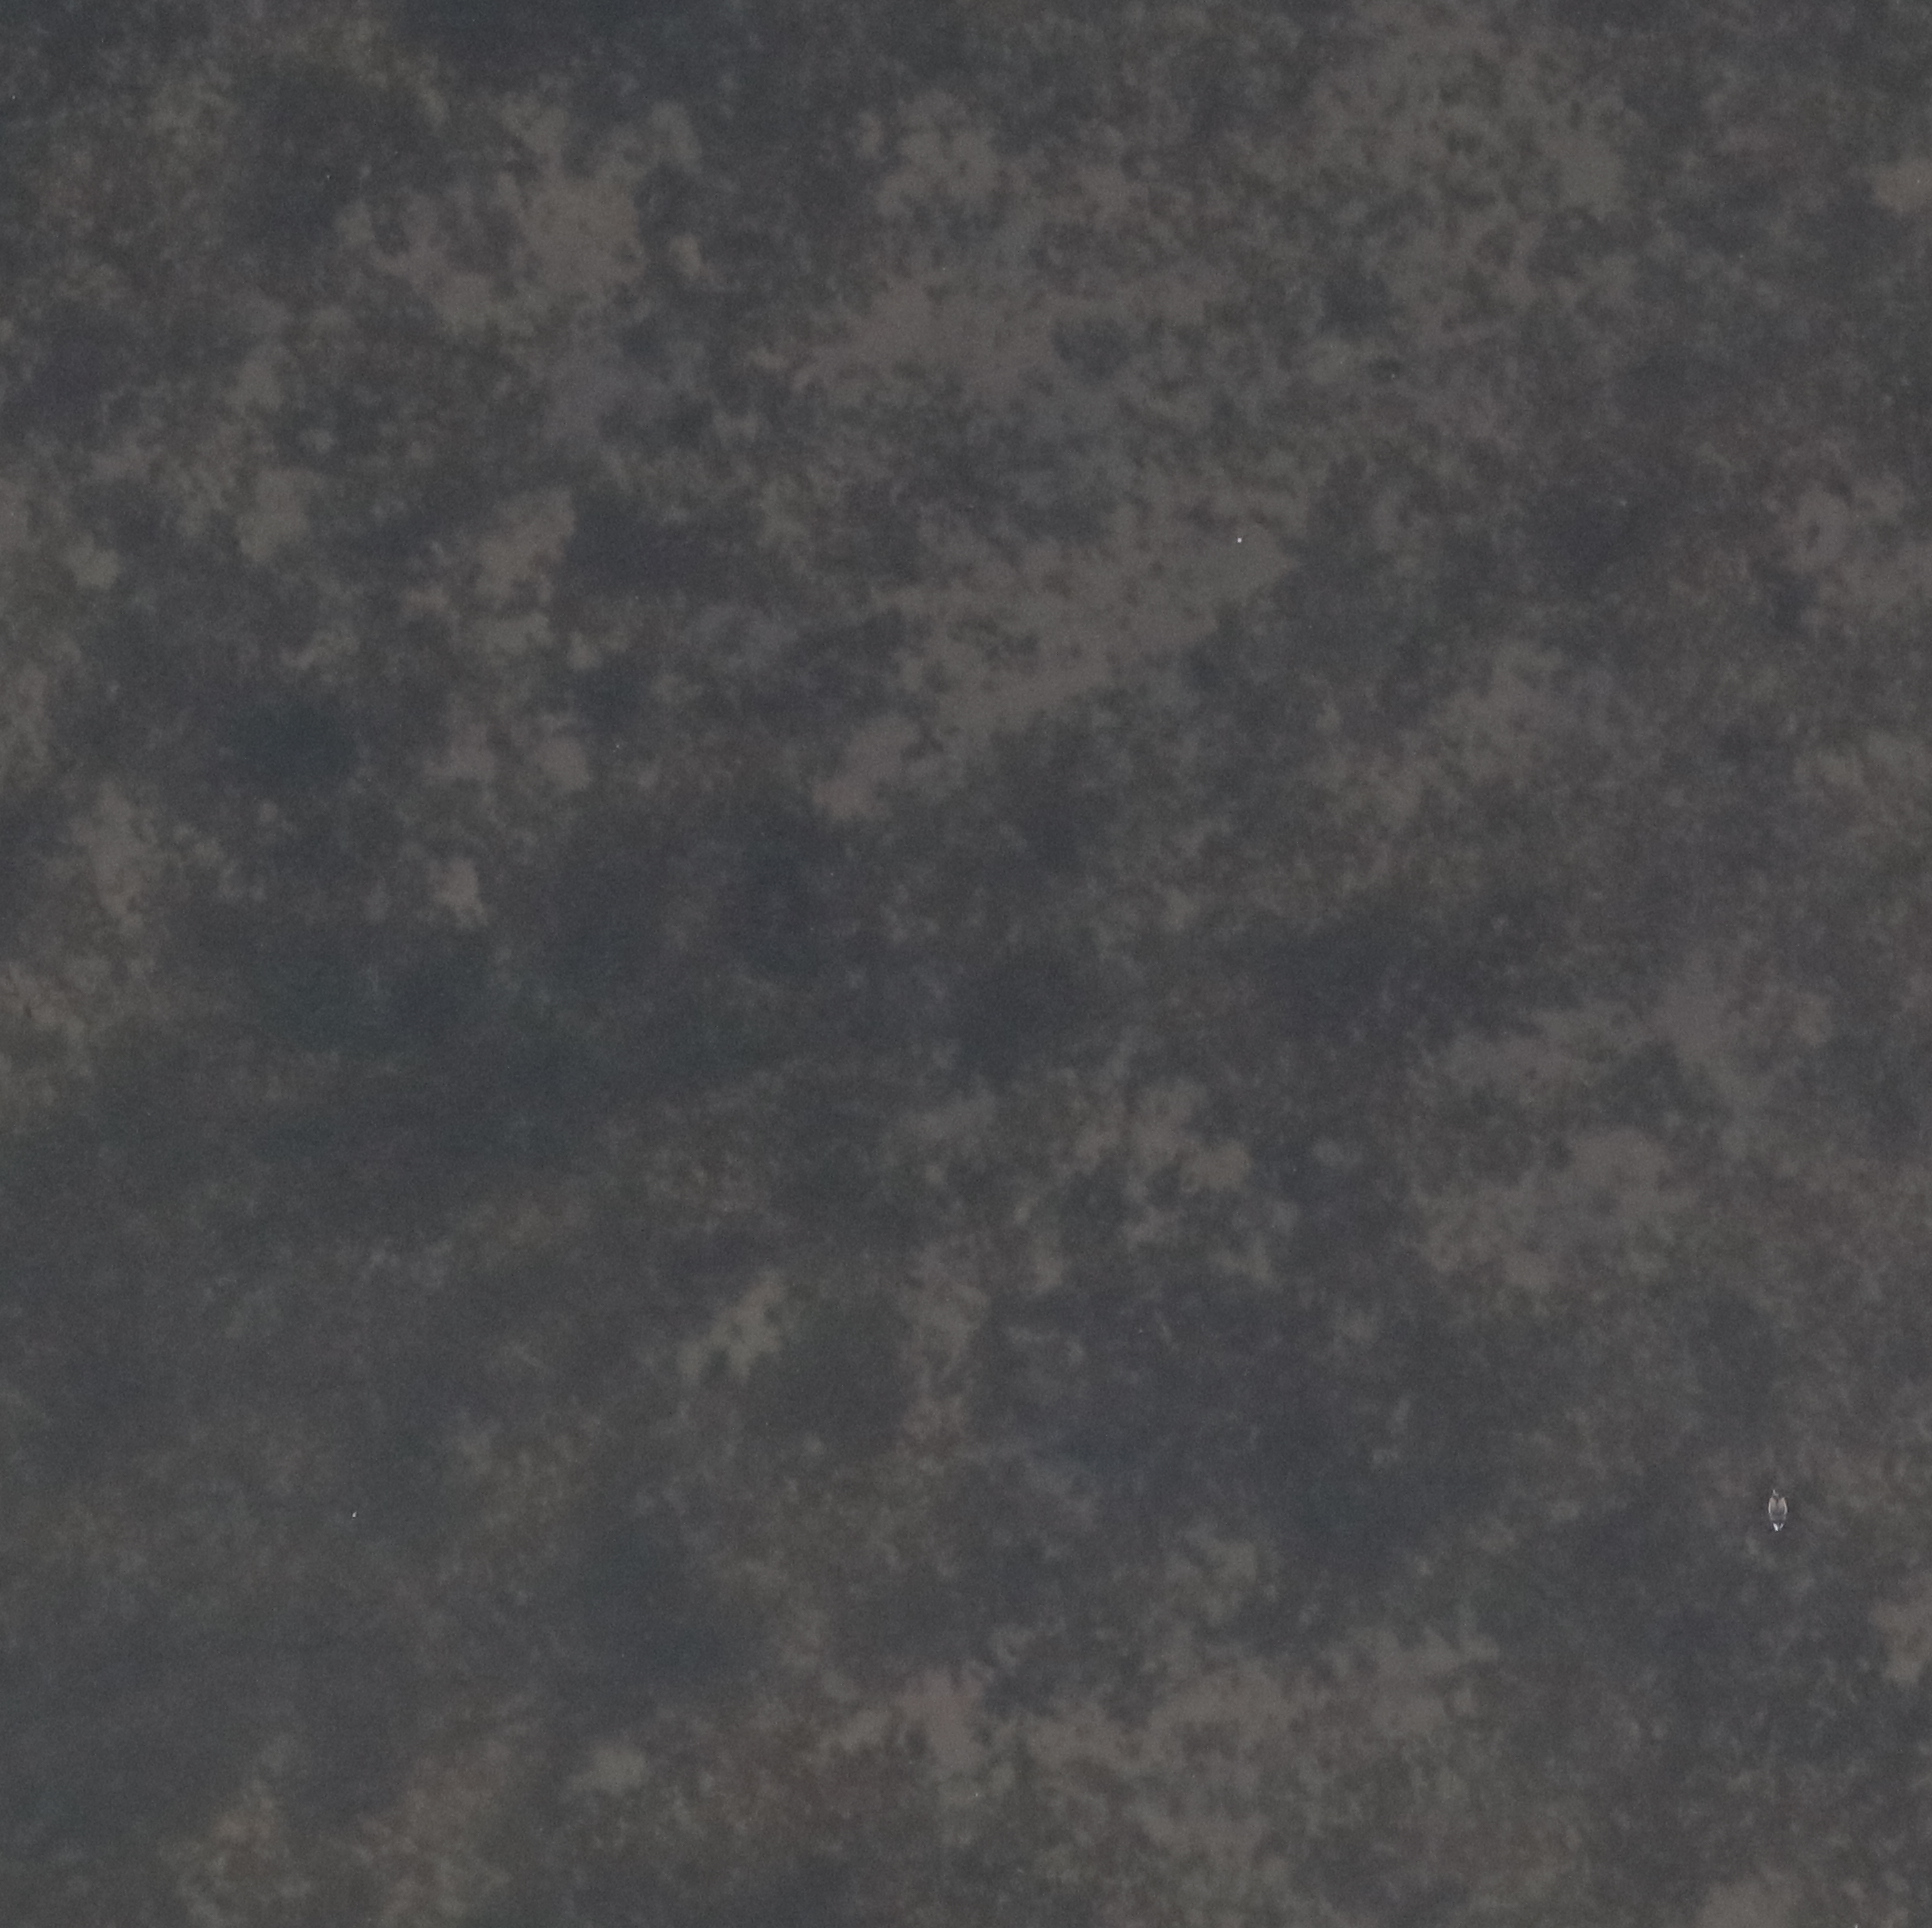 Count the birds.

1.